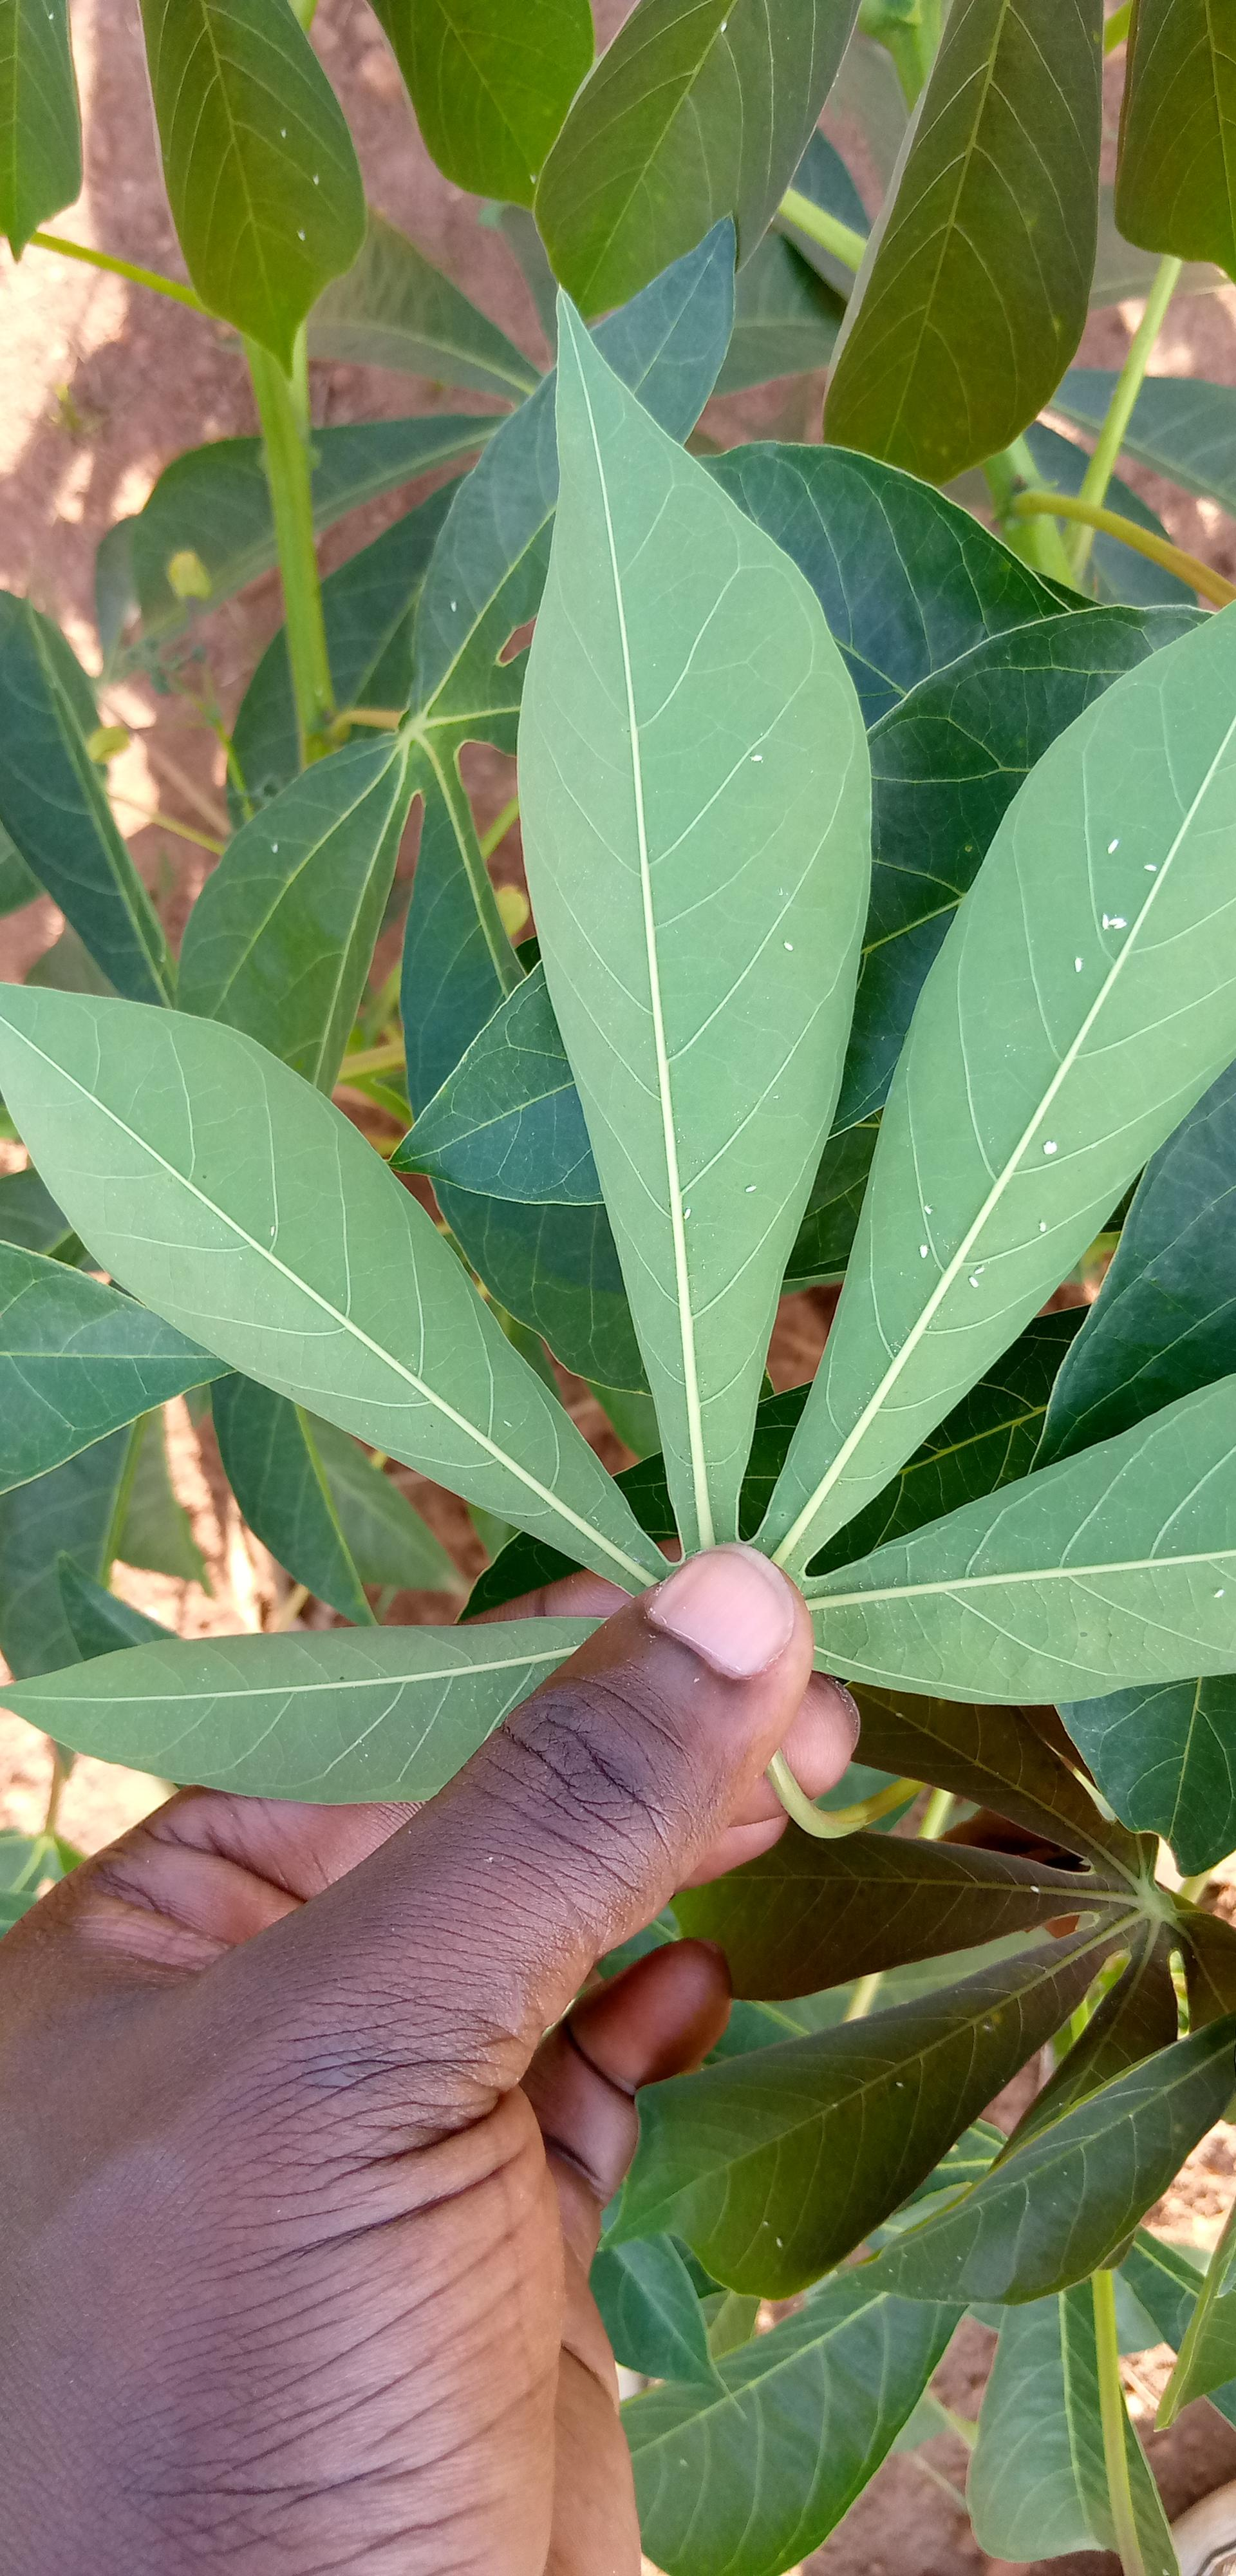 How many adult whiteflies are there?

20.